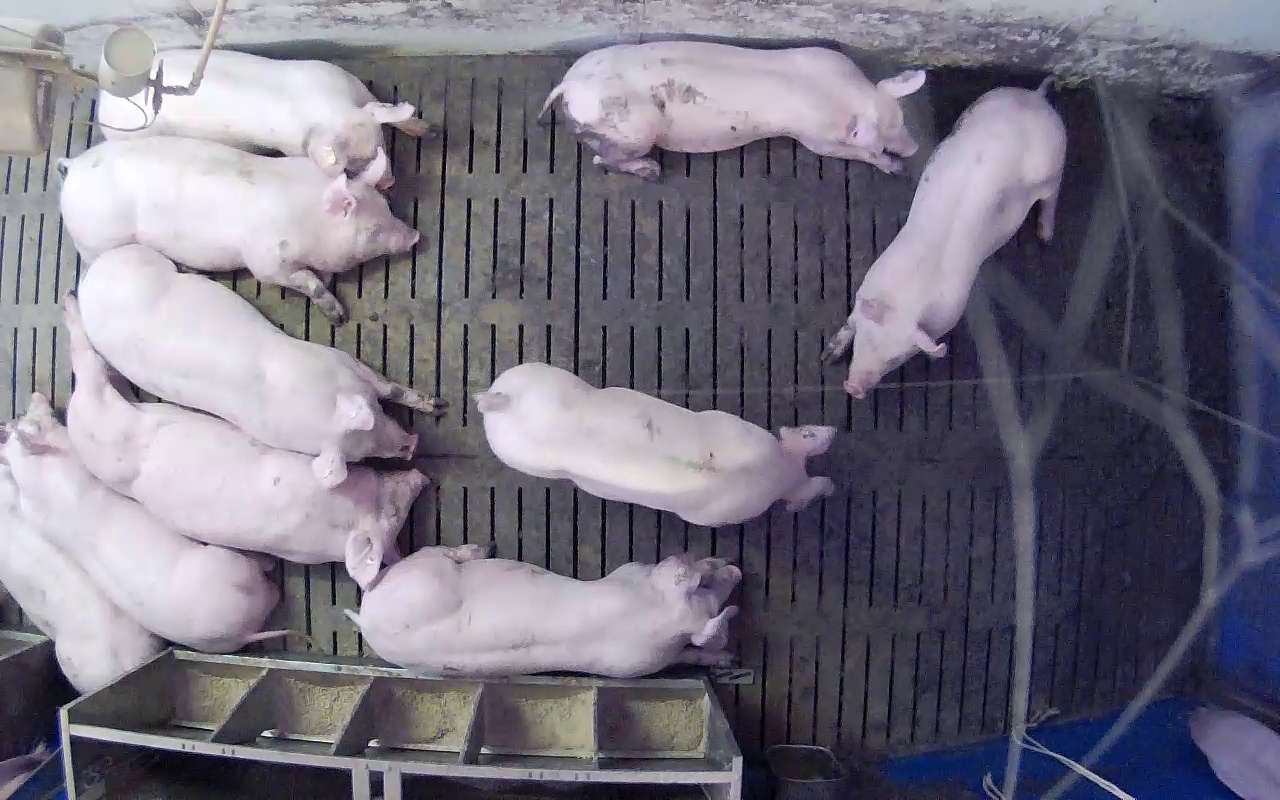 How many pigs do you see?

10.